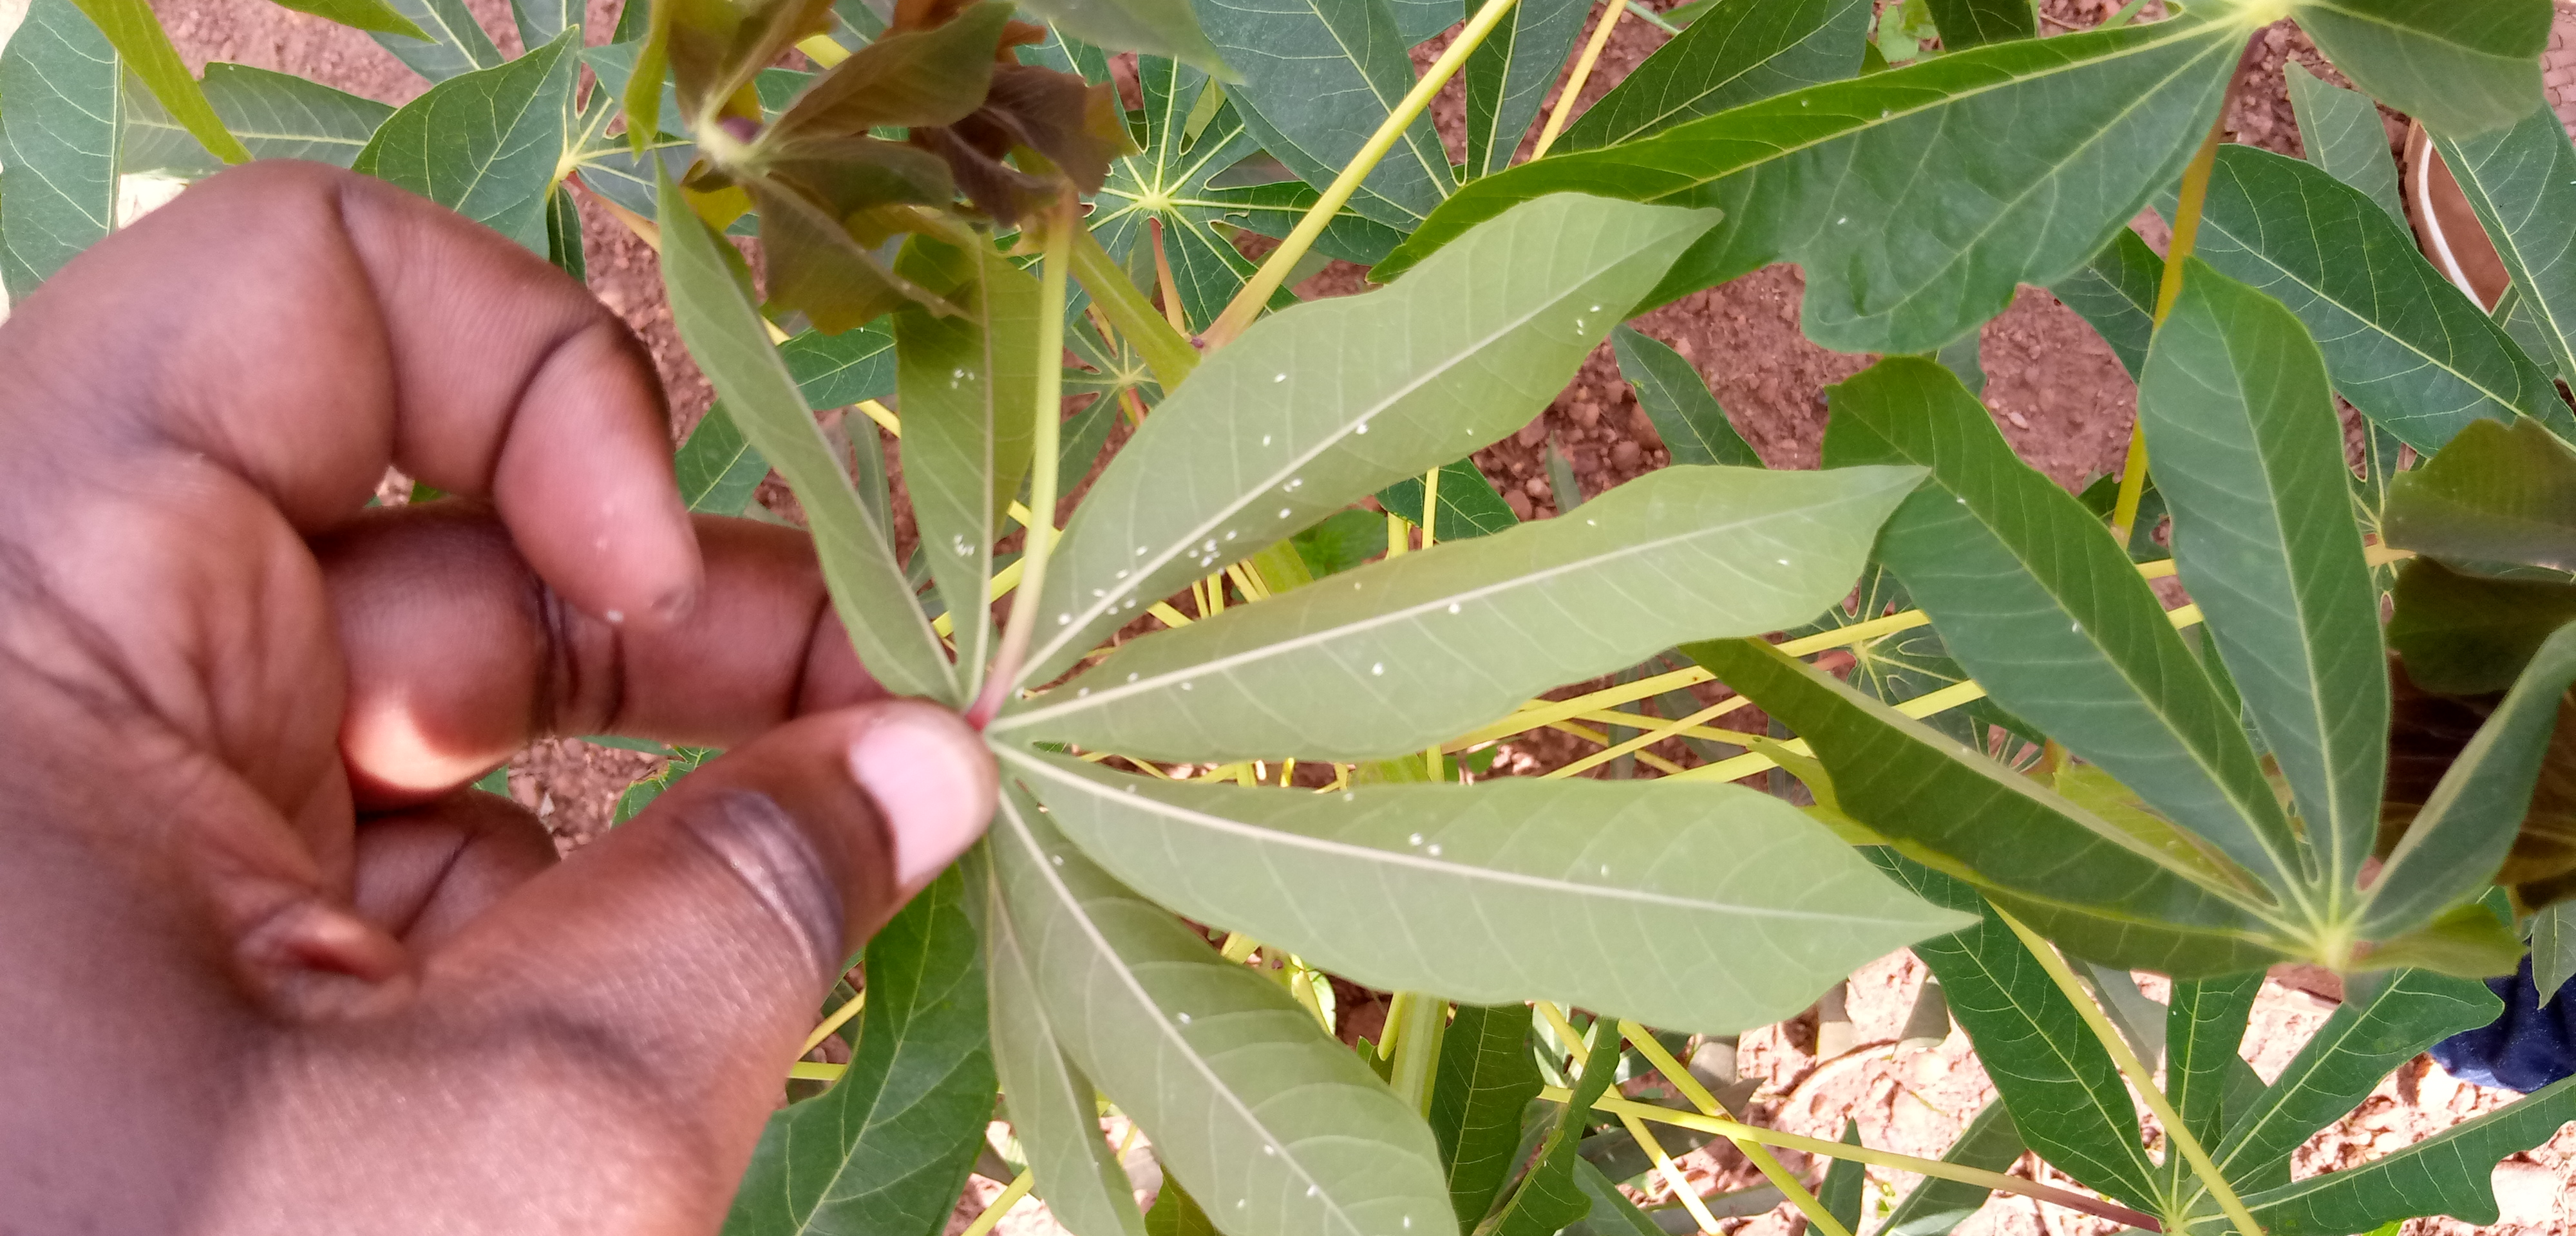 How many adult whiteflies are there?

7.